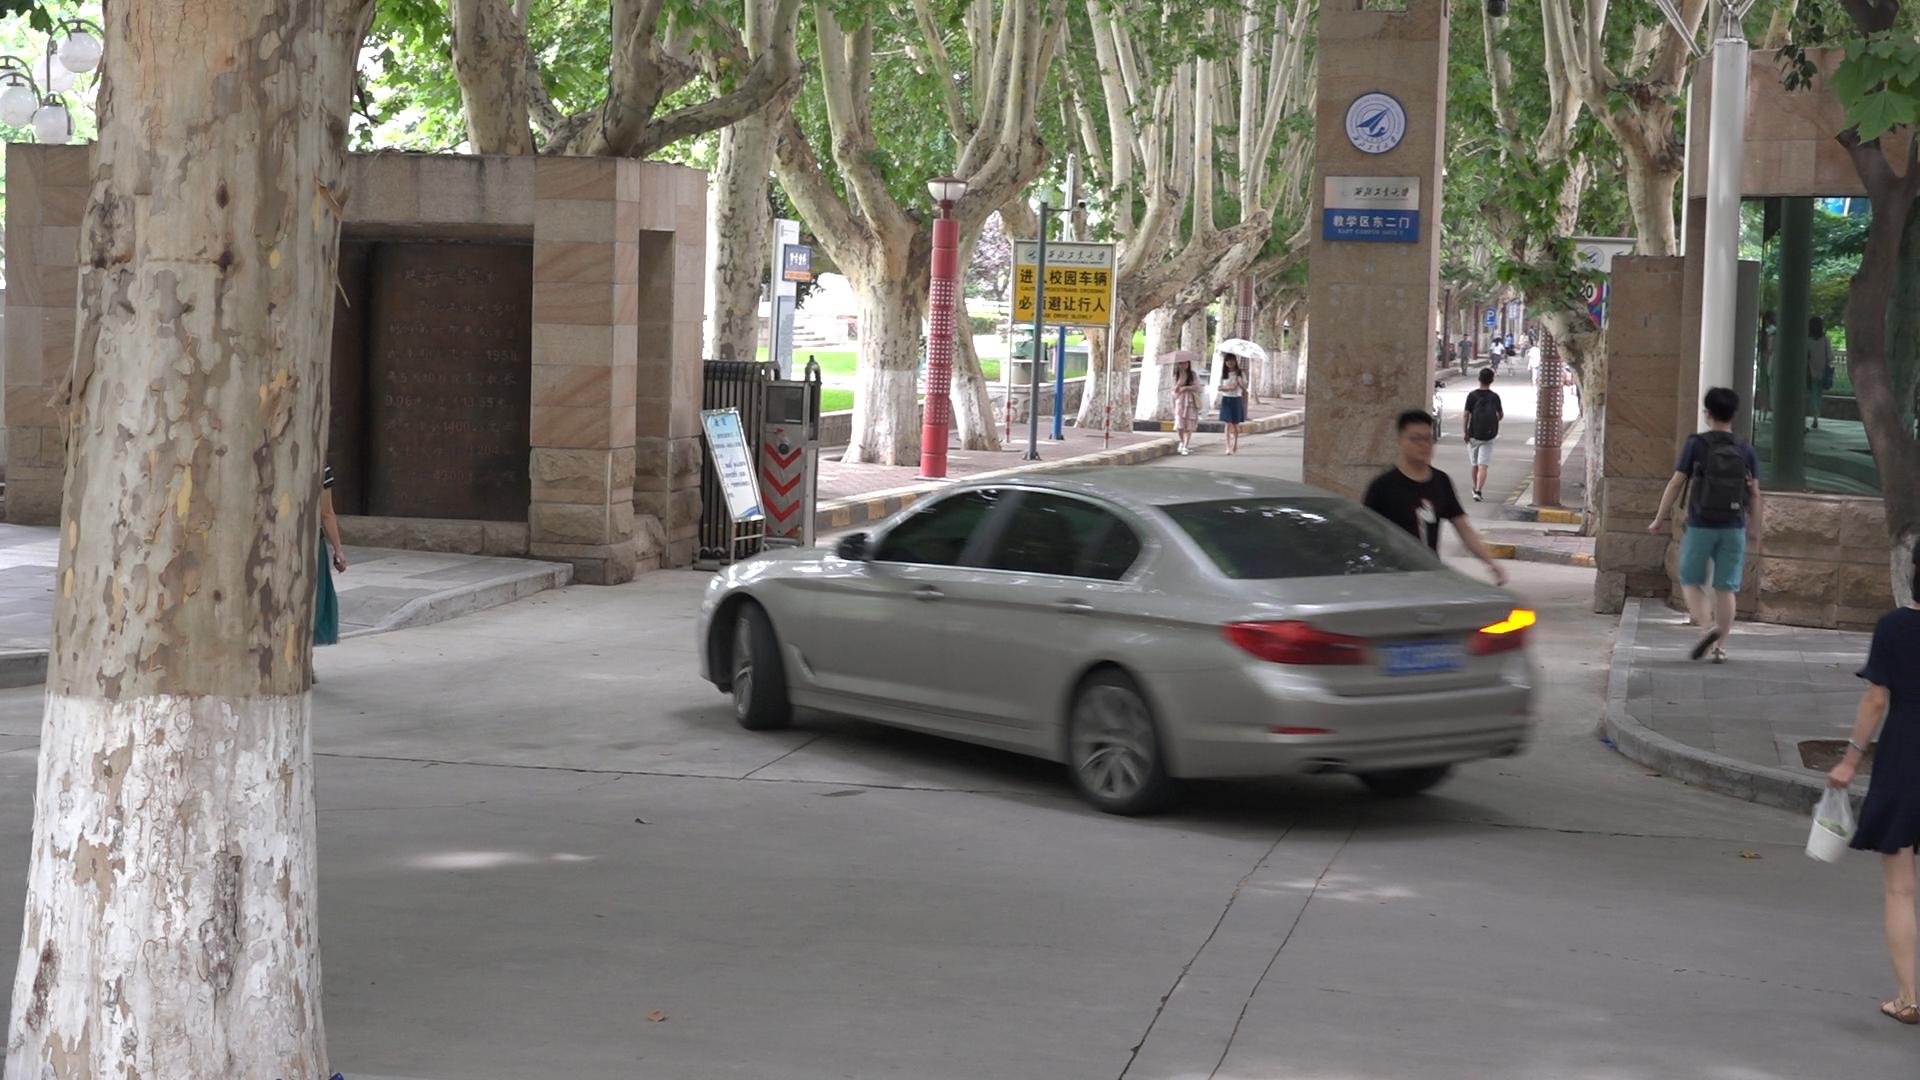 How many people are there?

11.